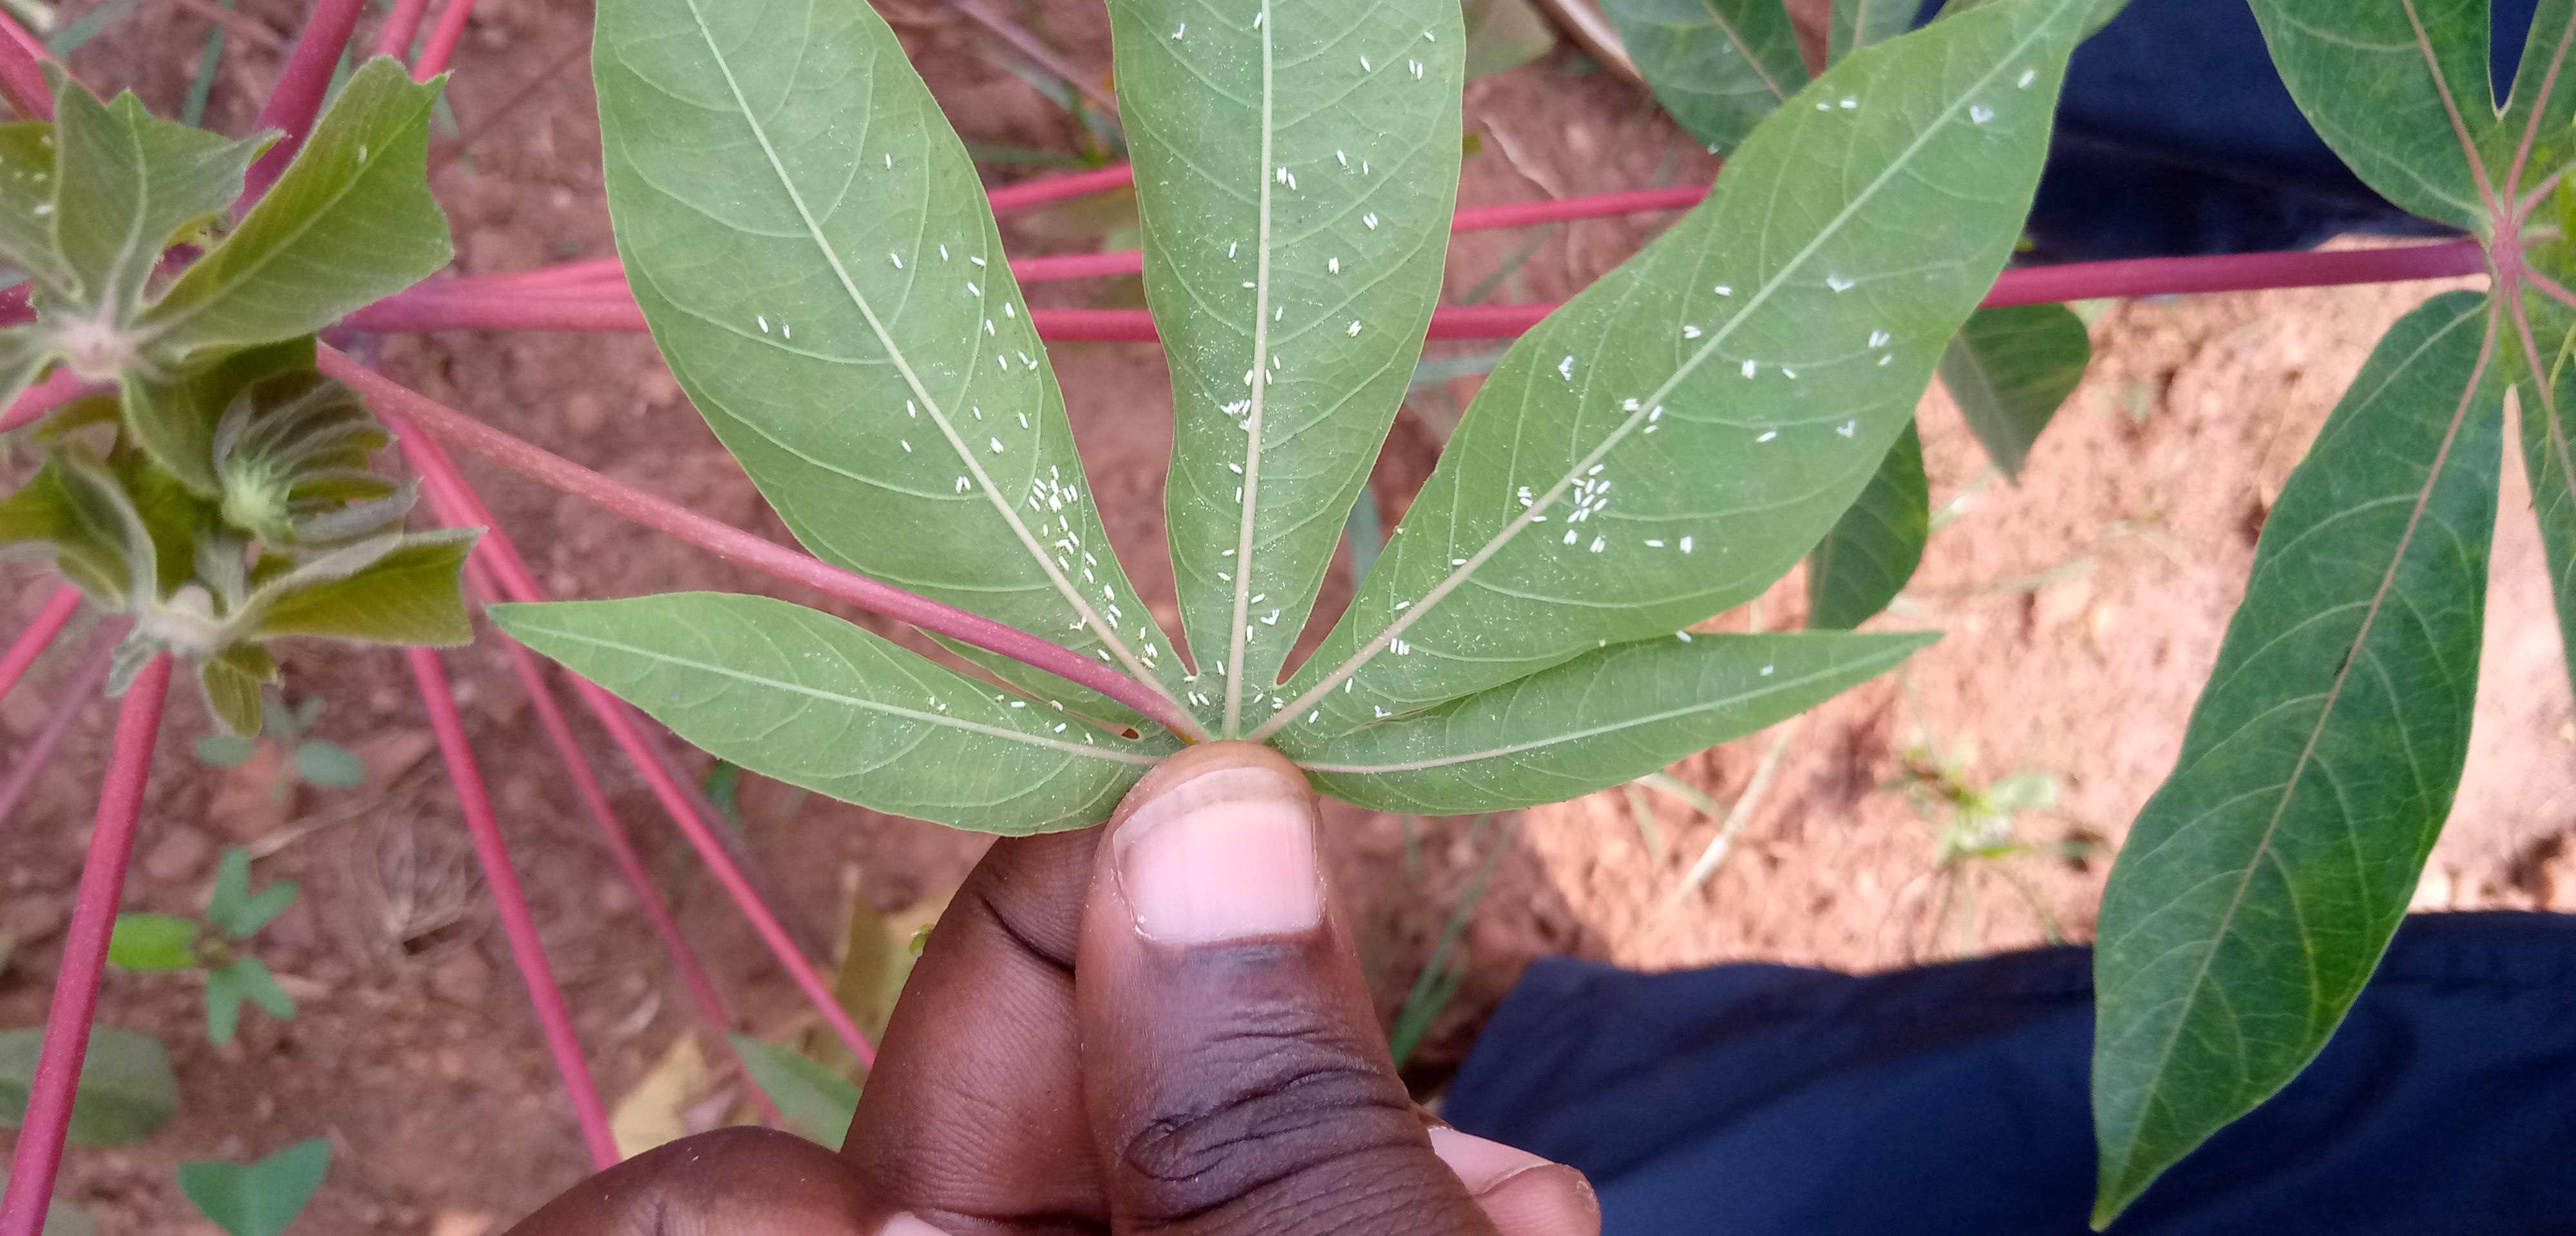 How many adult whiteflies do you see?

148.